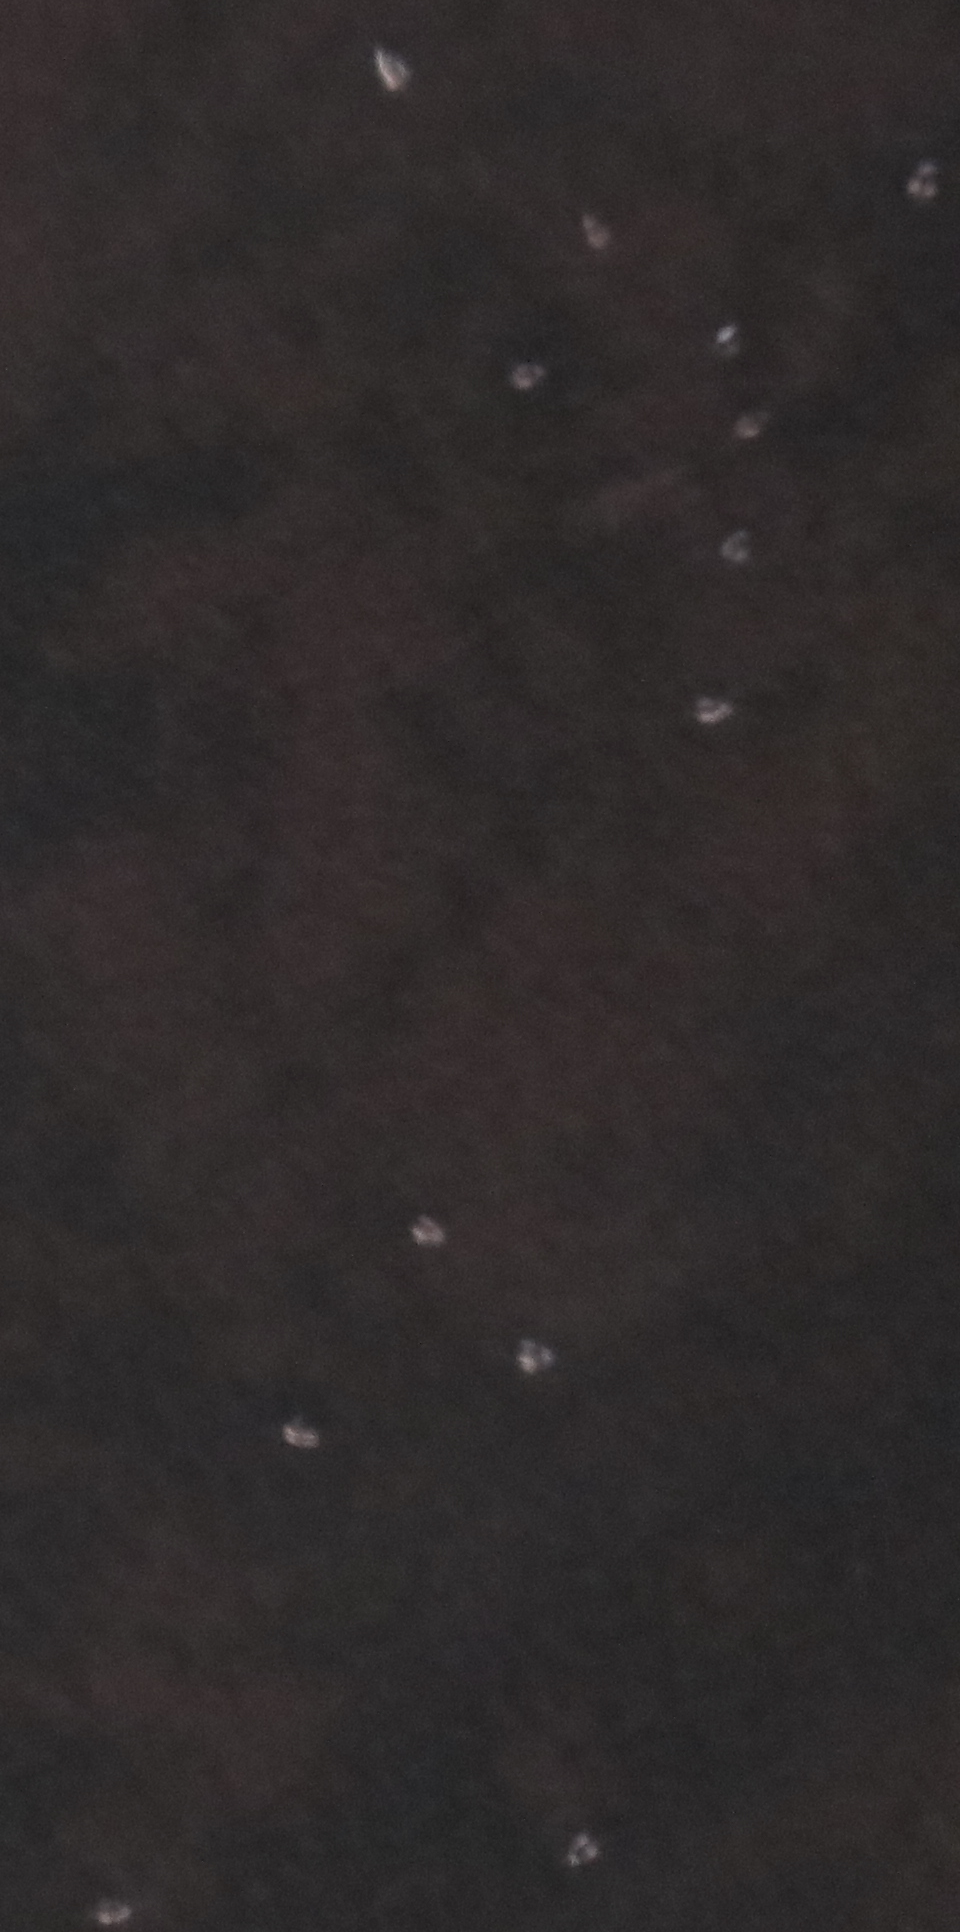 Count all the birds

13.